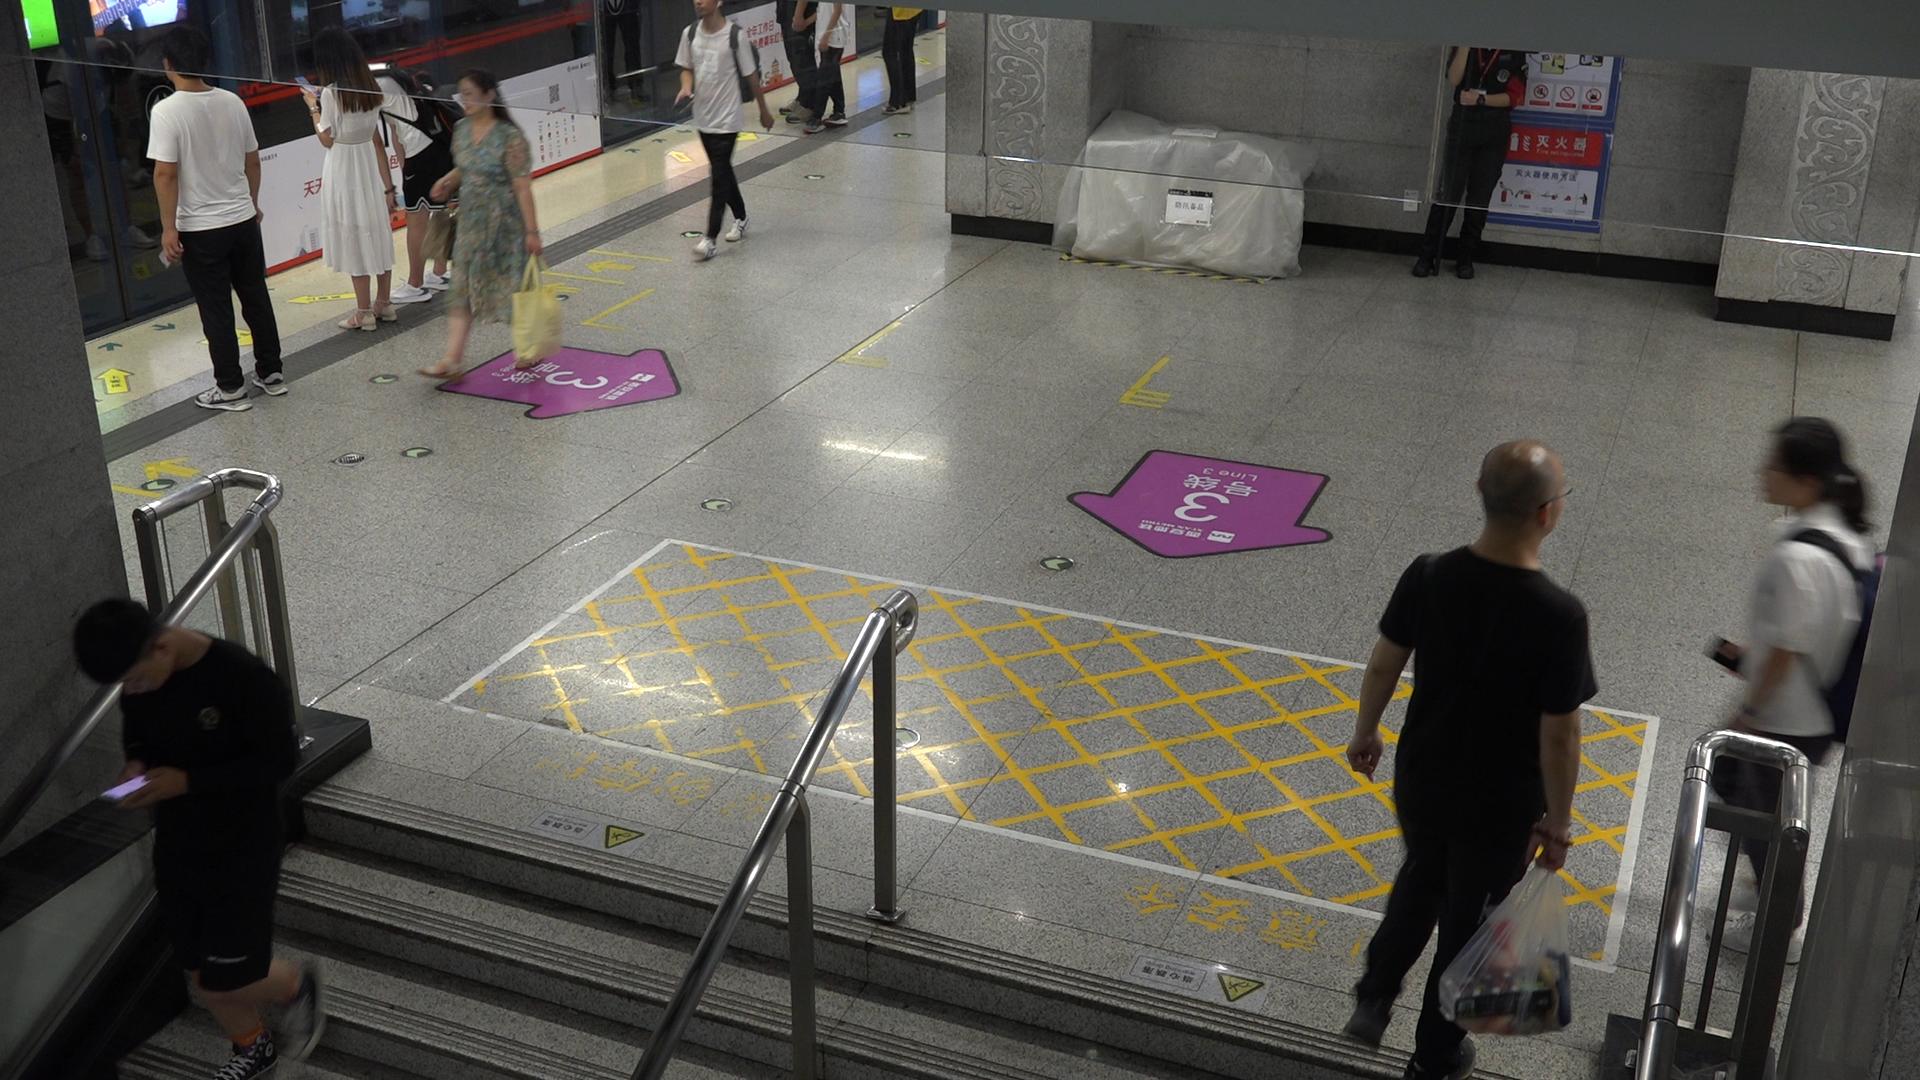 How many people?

7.